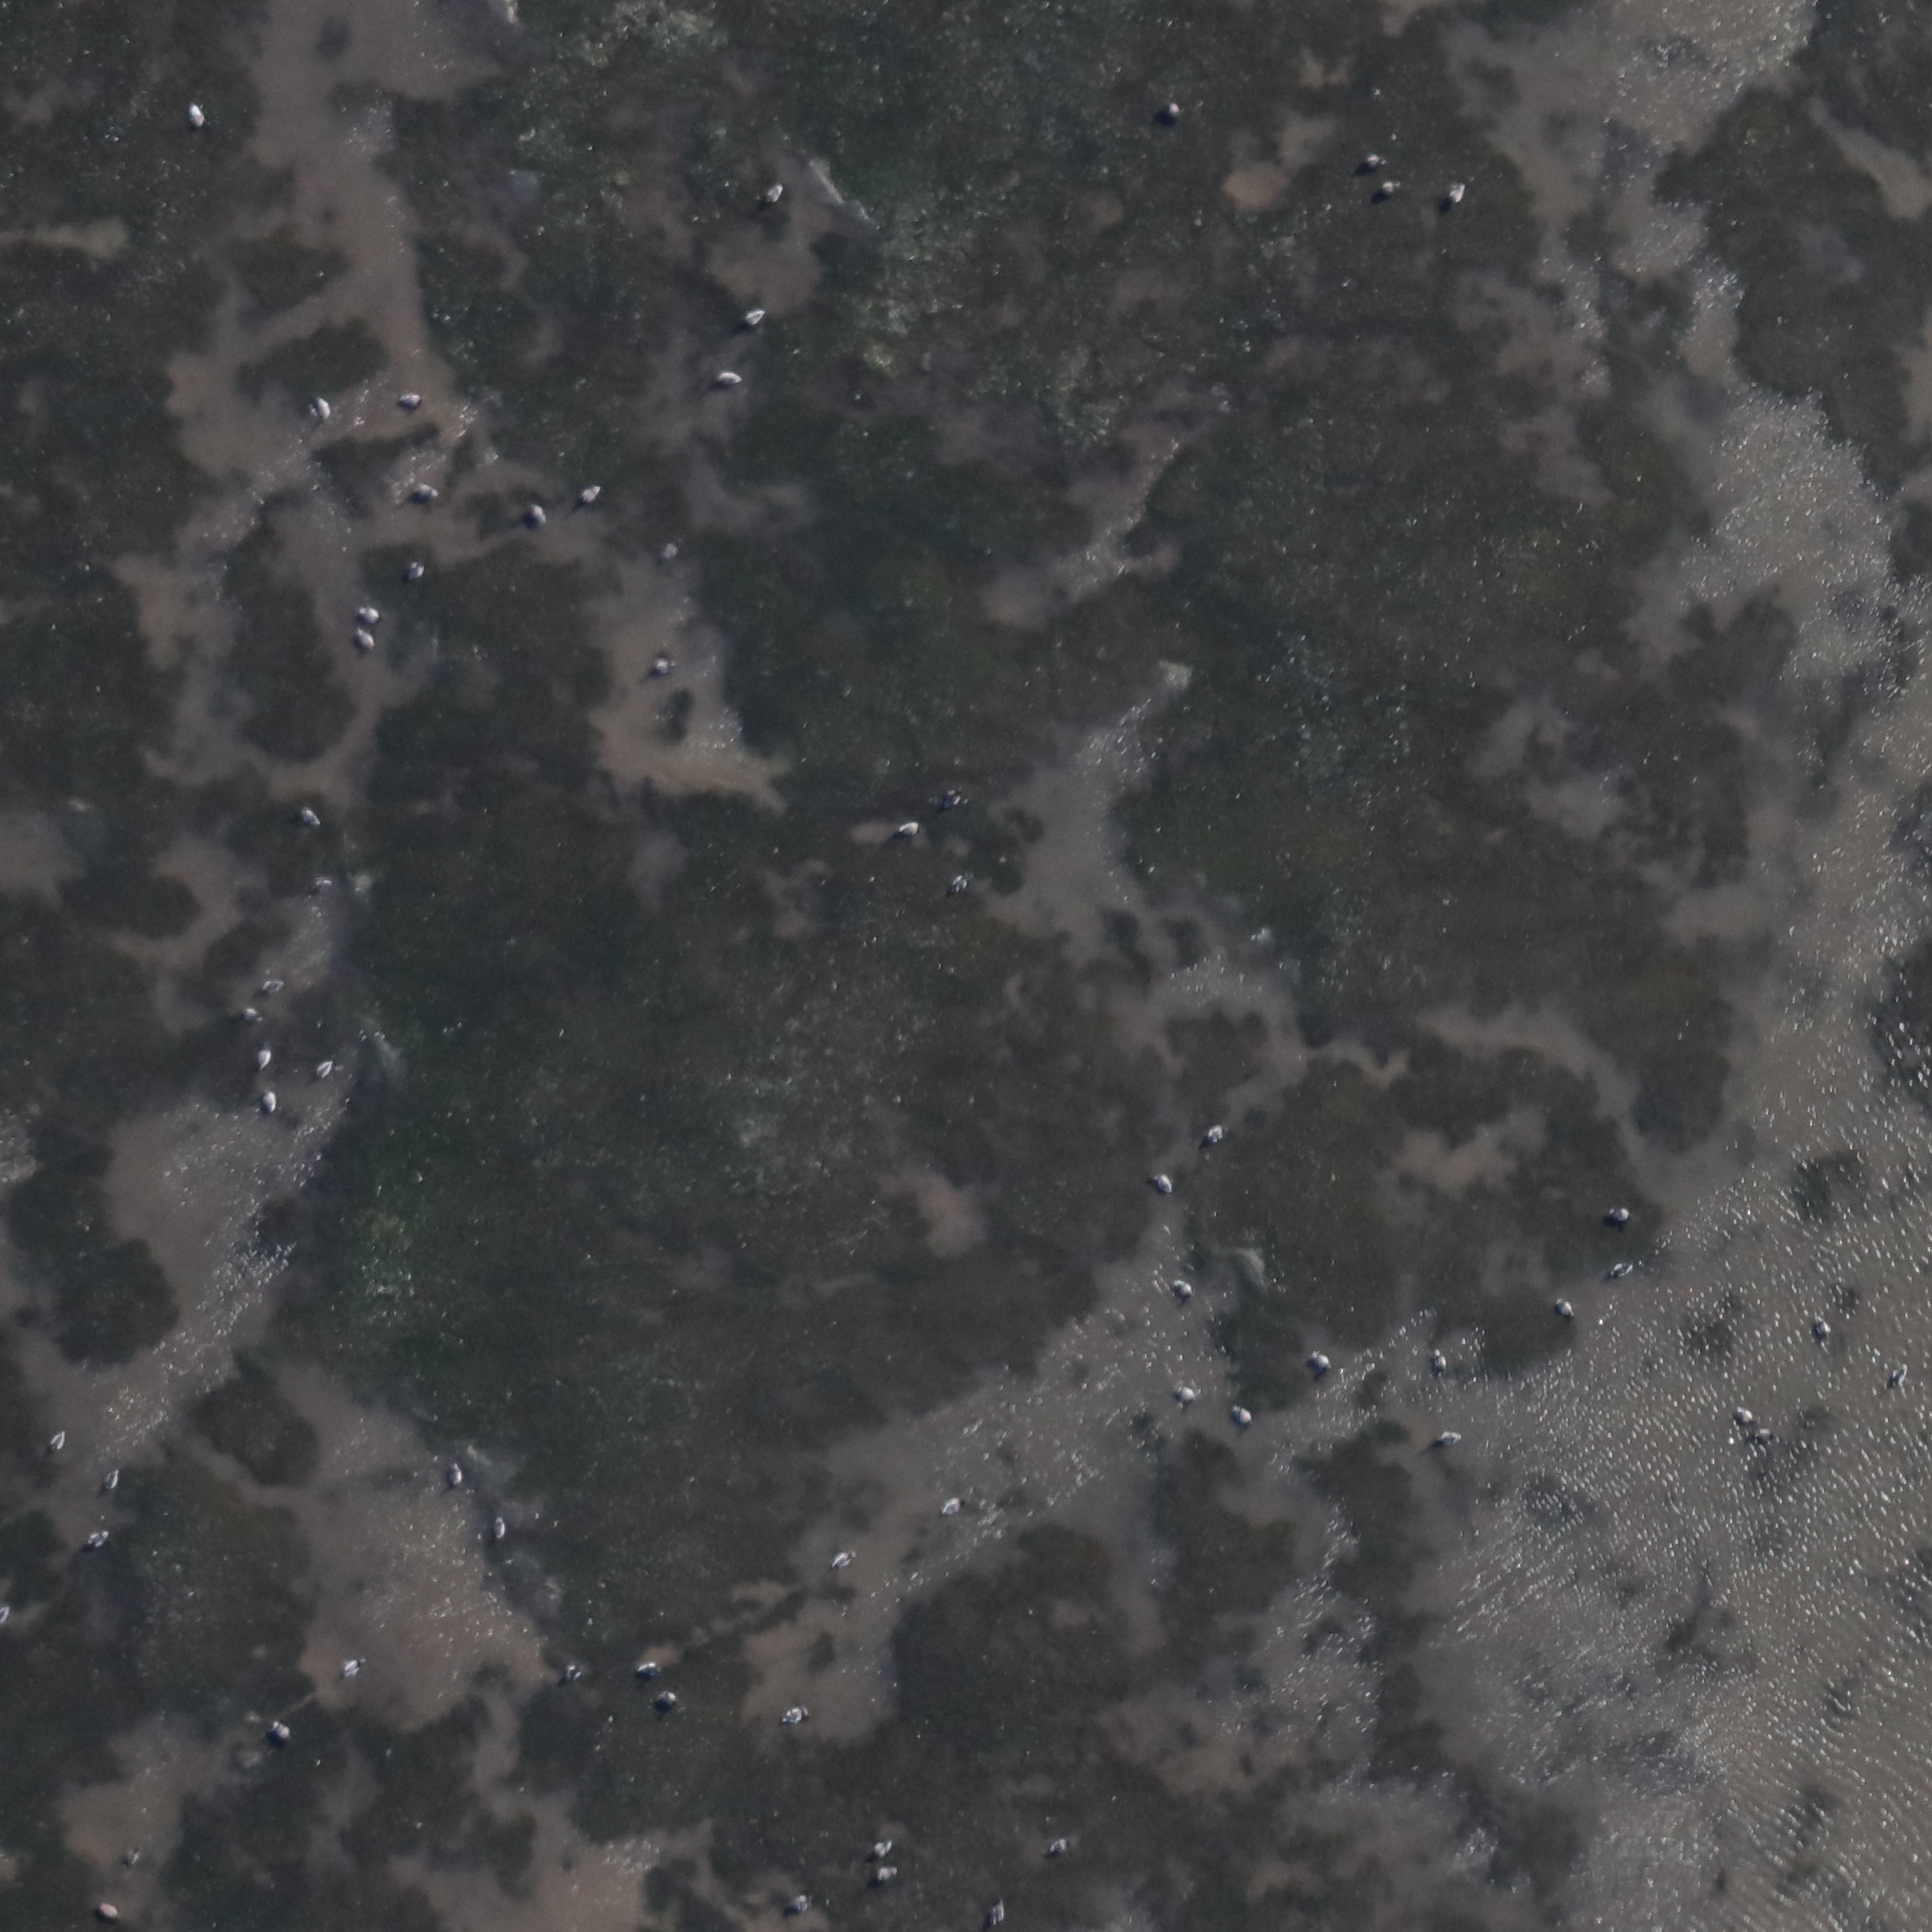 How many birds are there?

64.